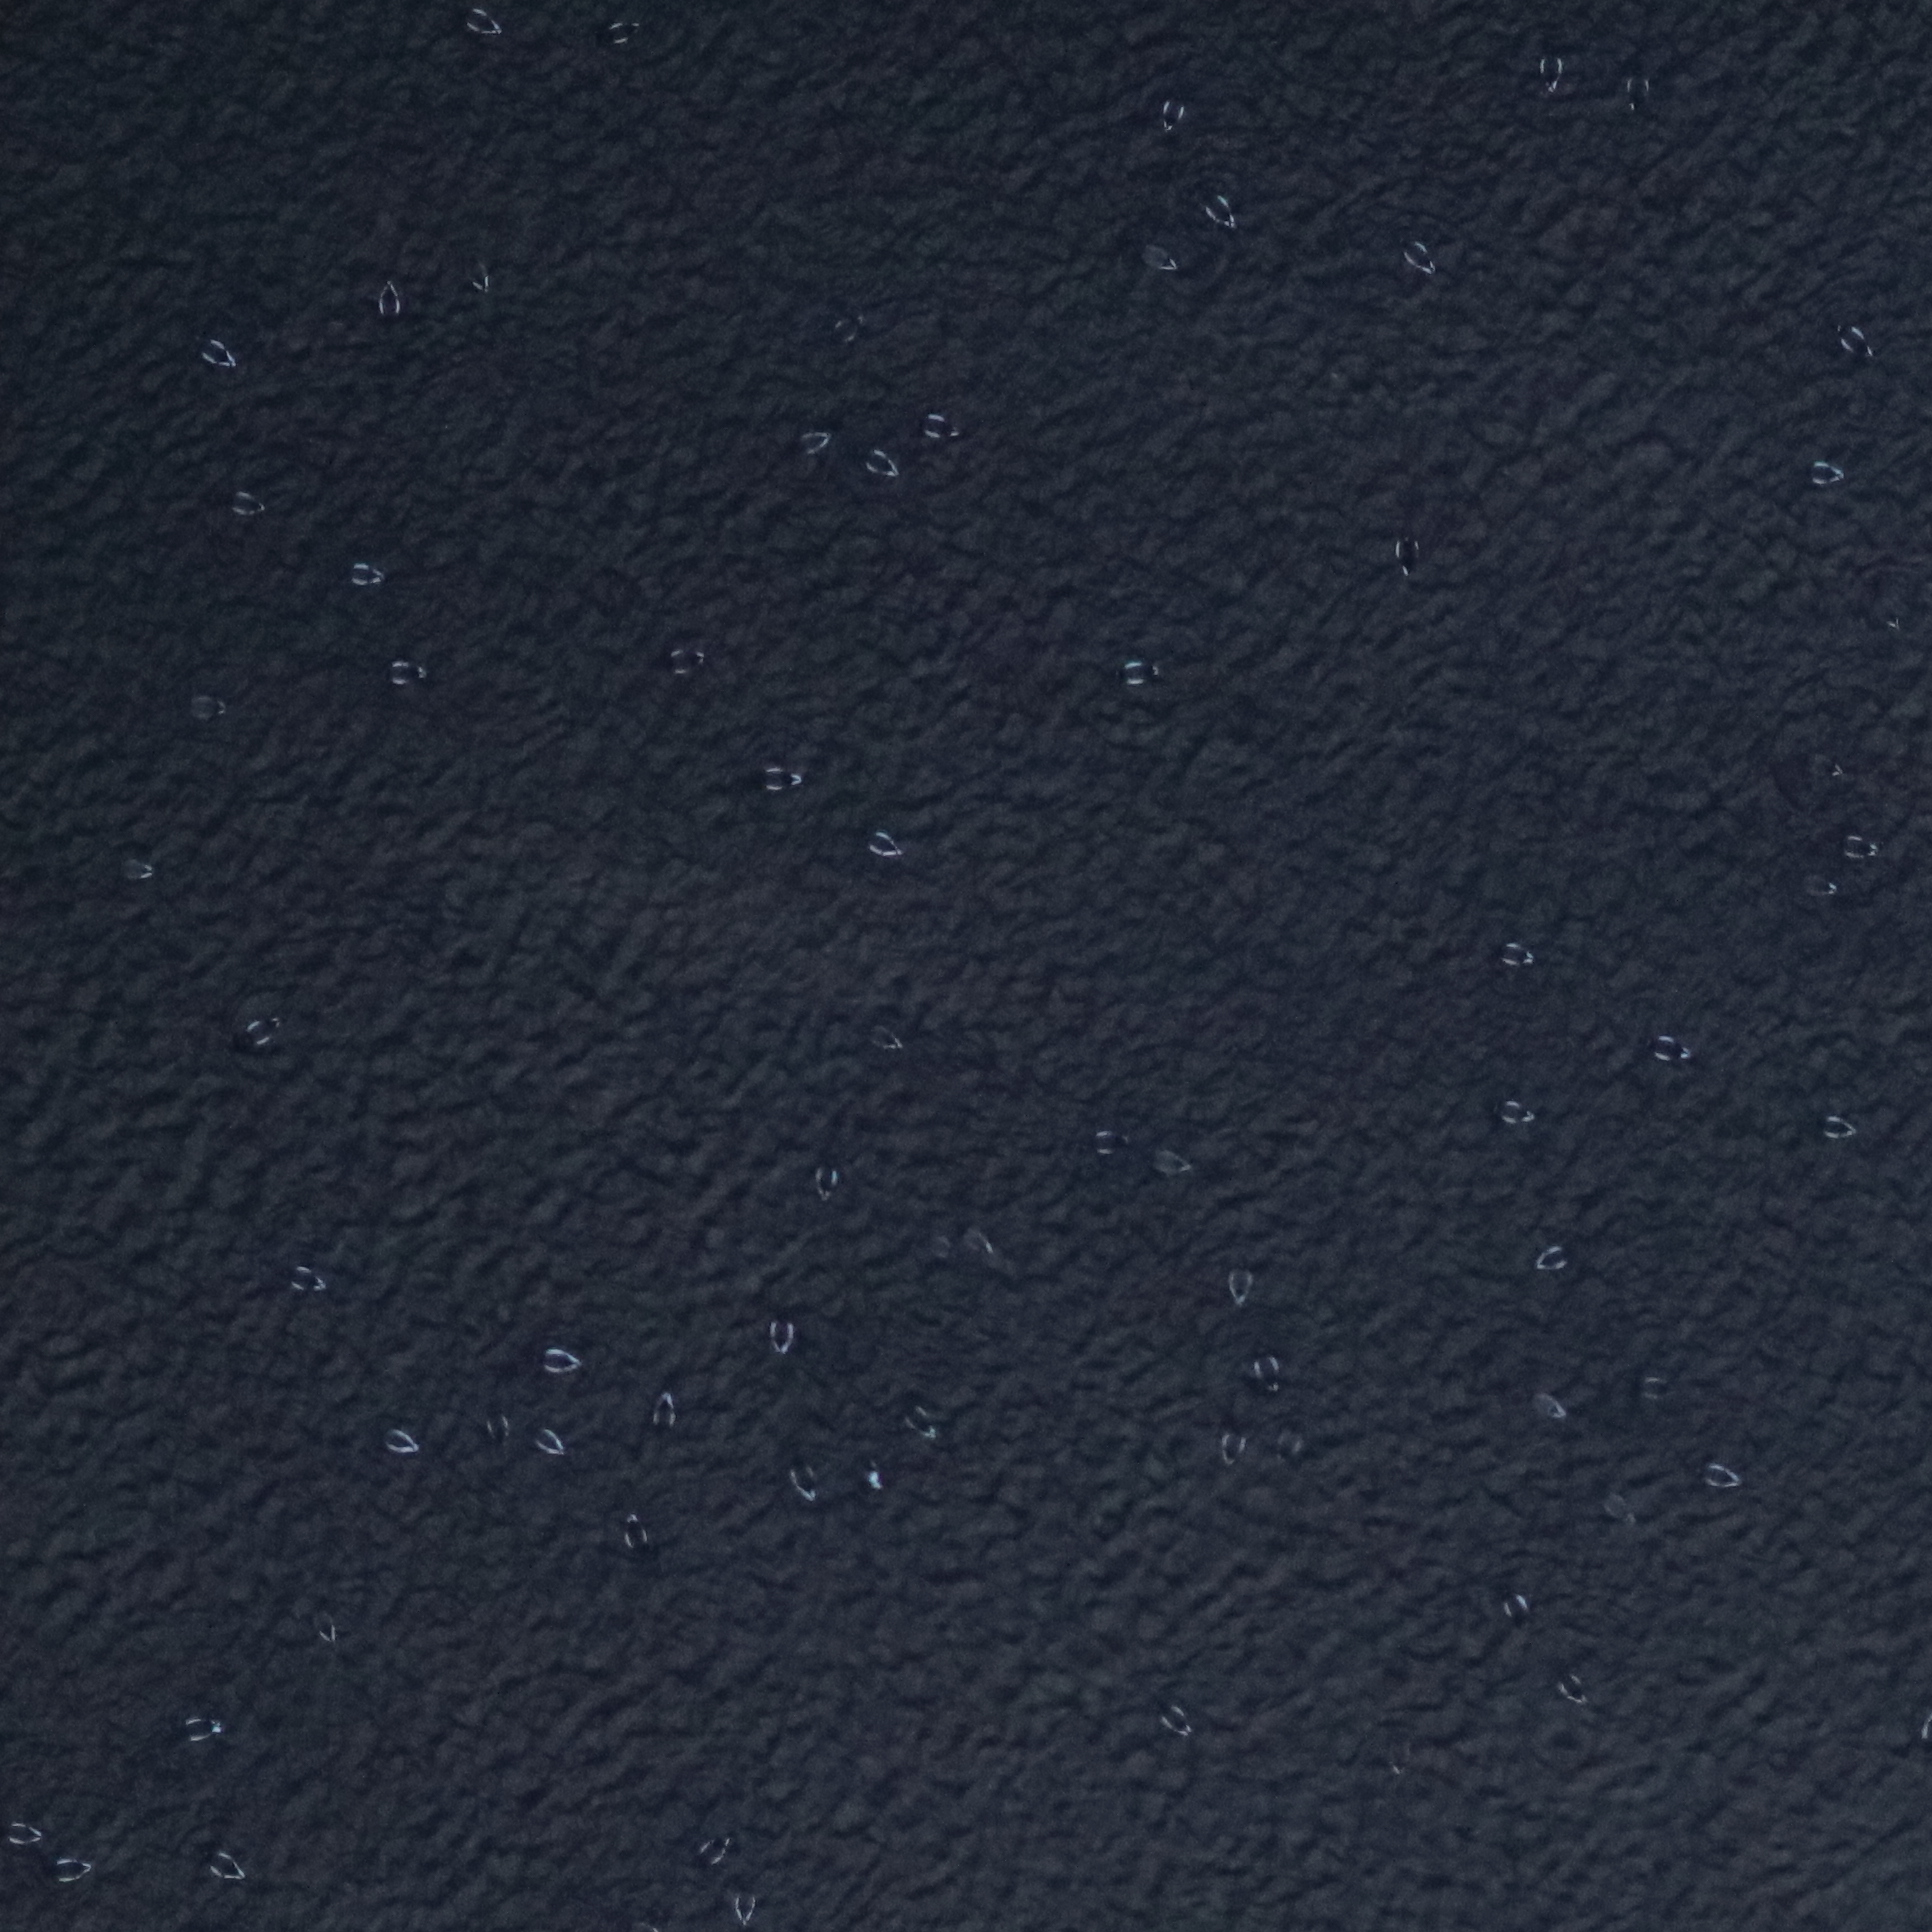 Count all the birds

71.